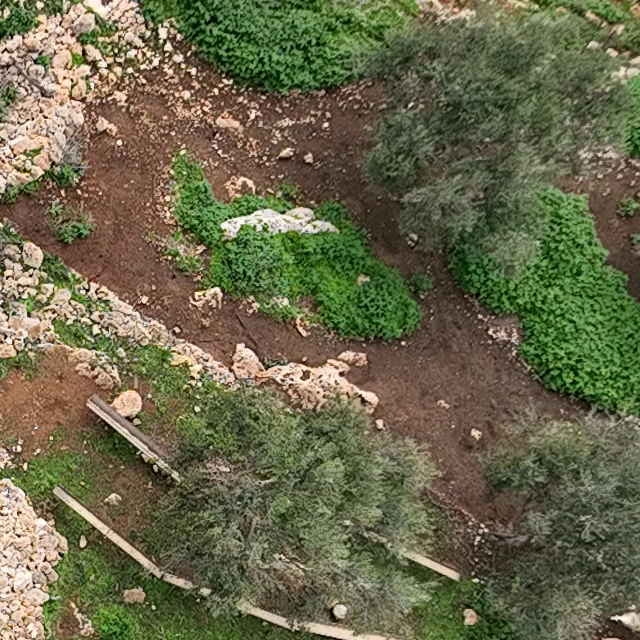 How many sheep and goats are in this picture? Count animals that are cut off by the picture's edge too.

1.